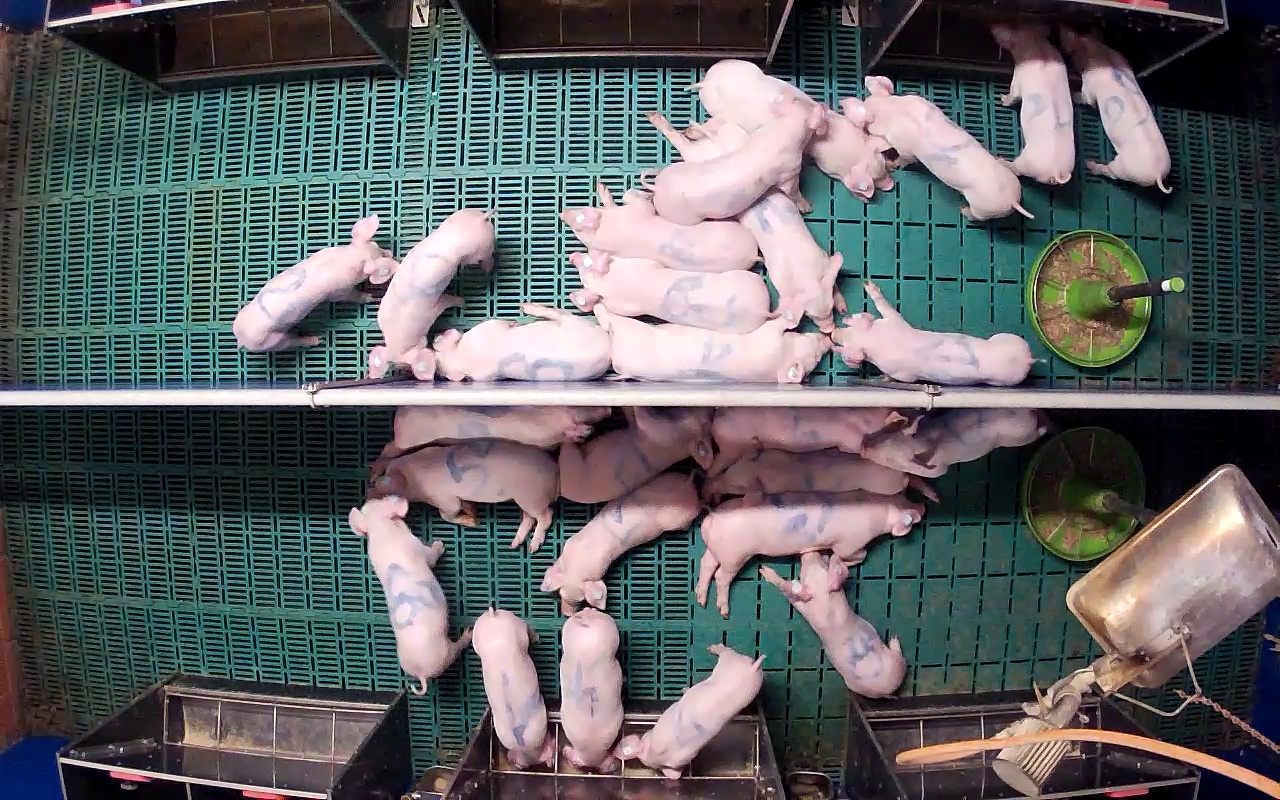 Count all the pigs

26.